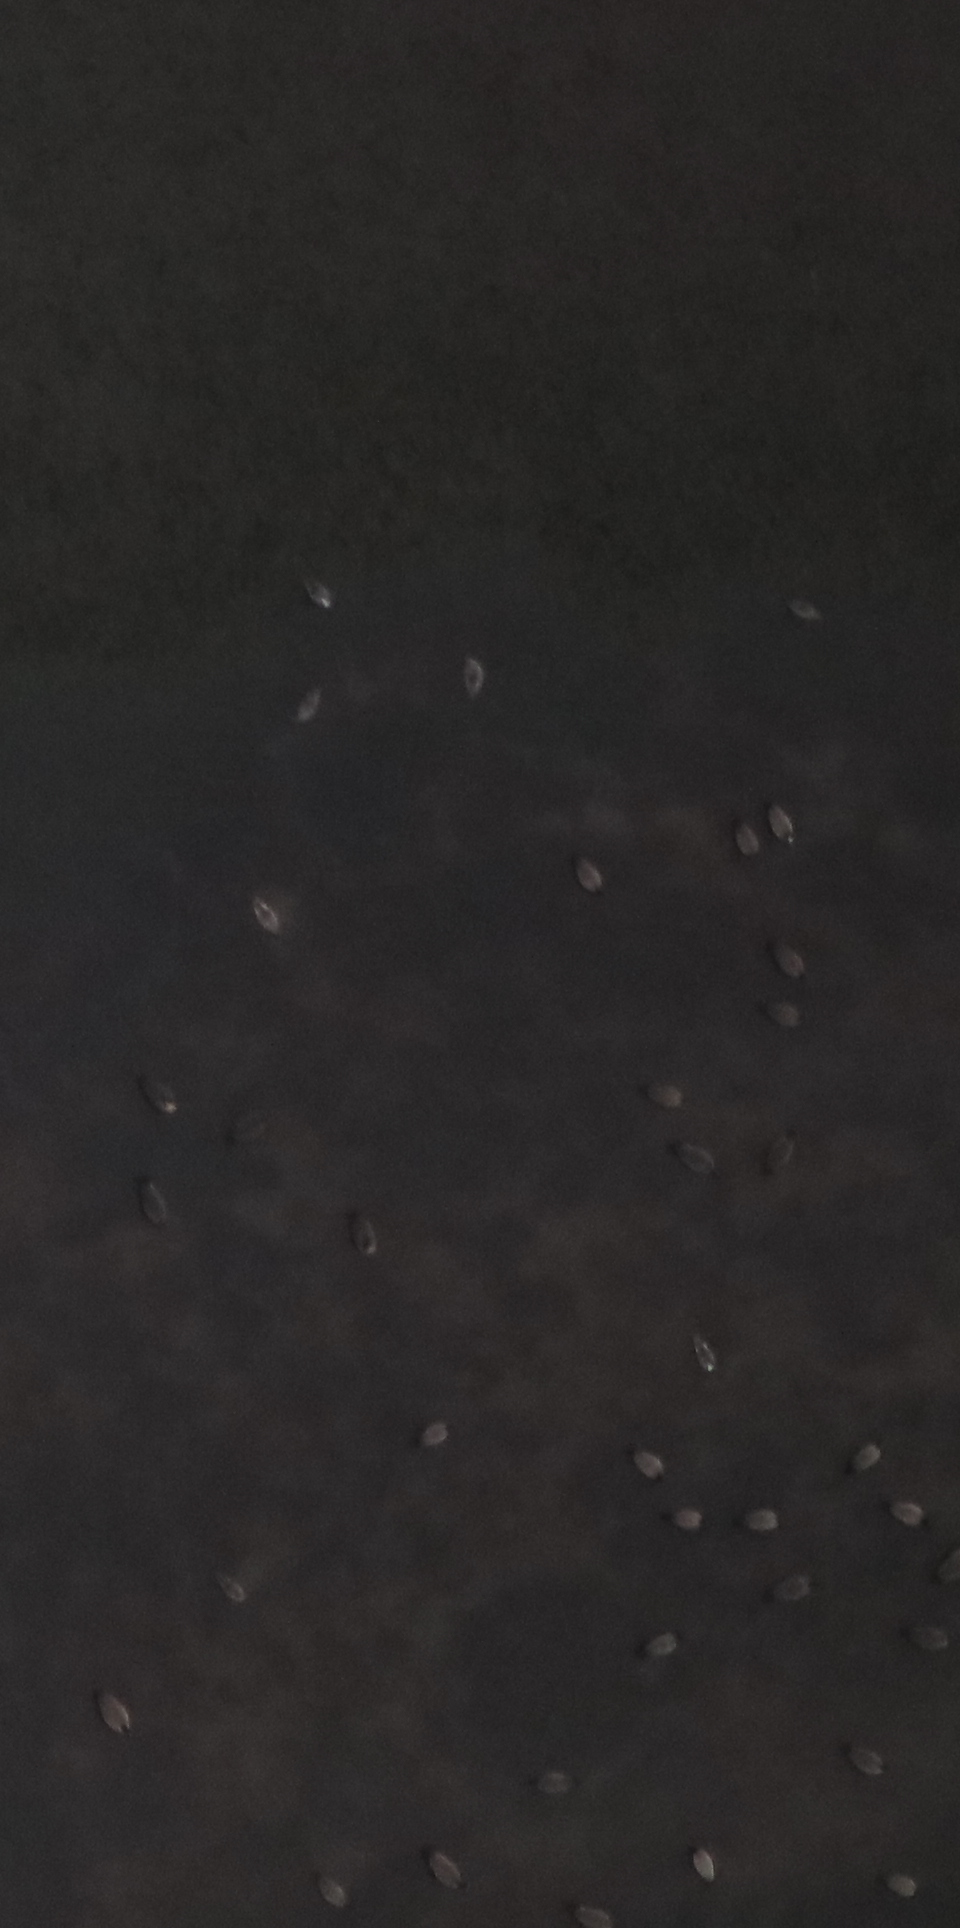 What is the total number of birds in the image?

35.